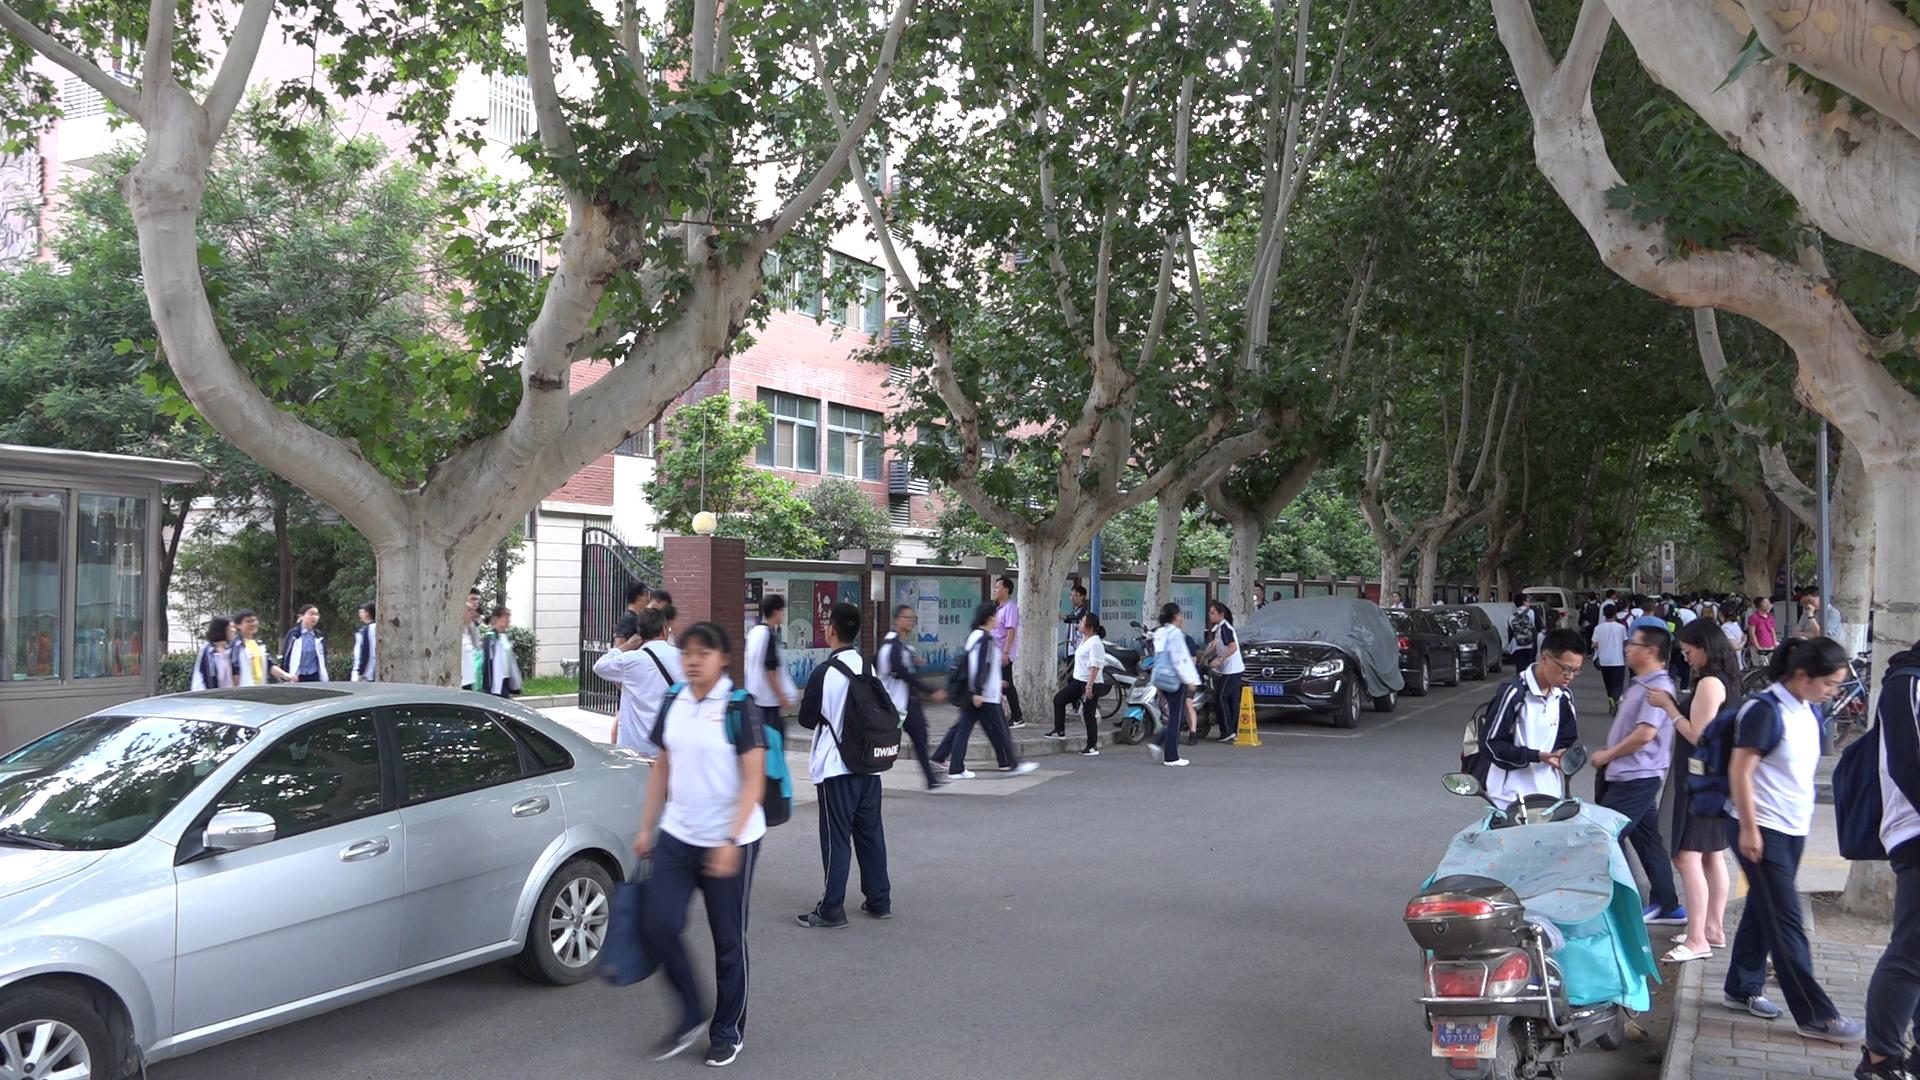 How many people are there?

52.